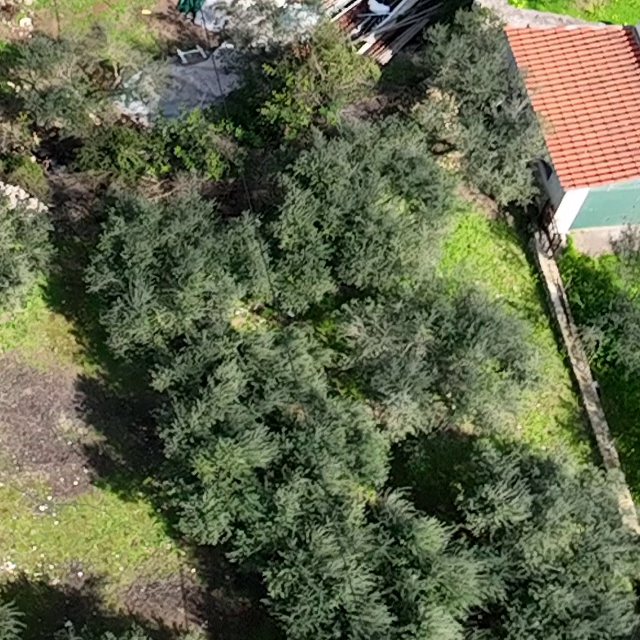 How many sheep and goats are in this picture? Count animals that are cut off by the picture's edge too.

0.